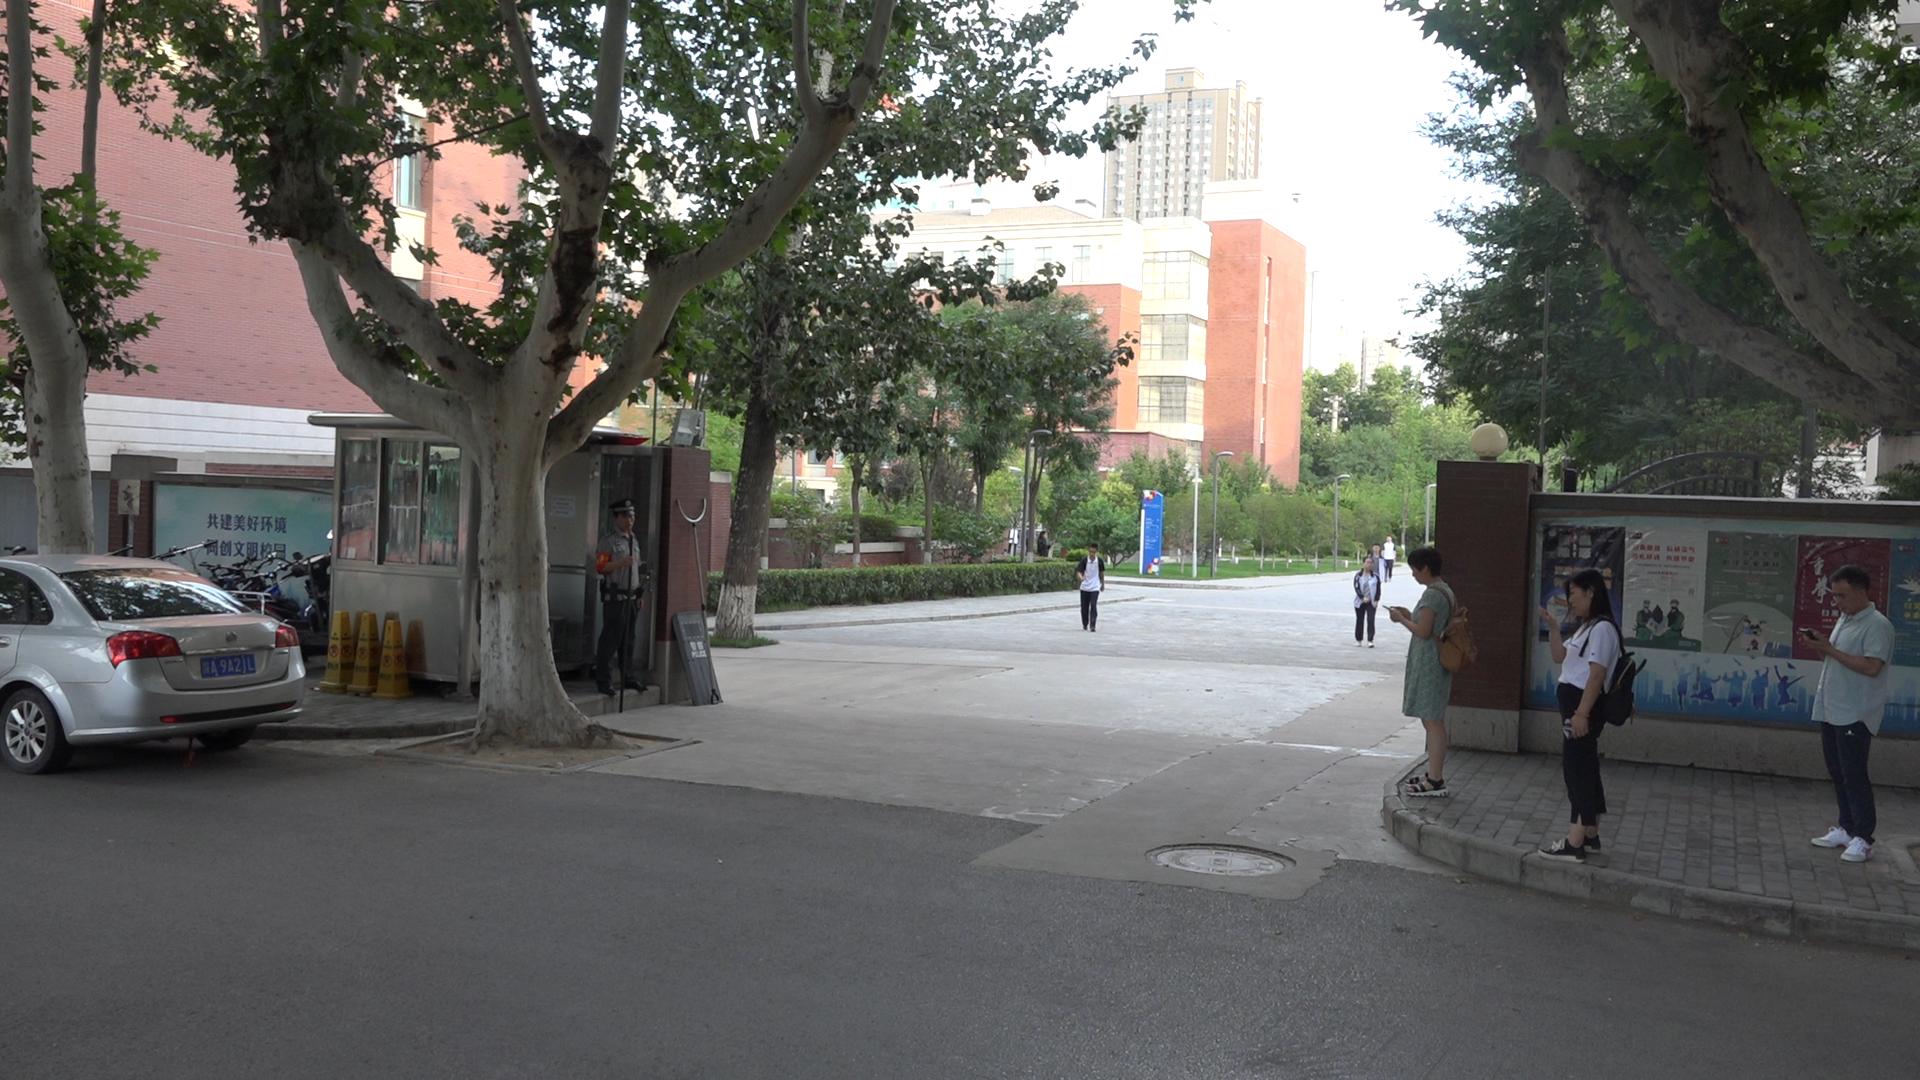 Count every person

8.